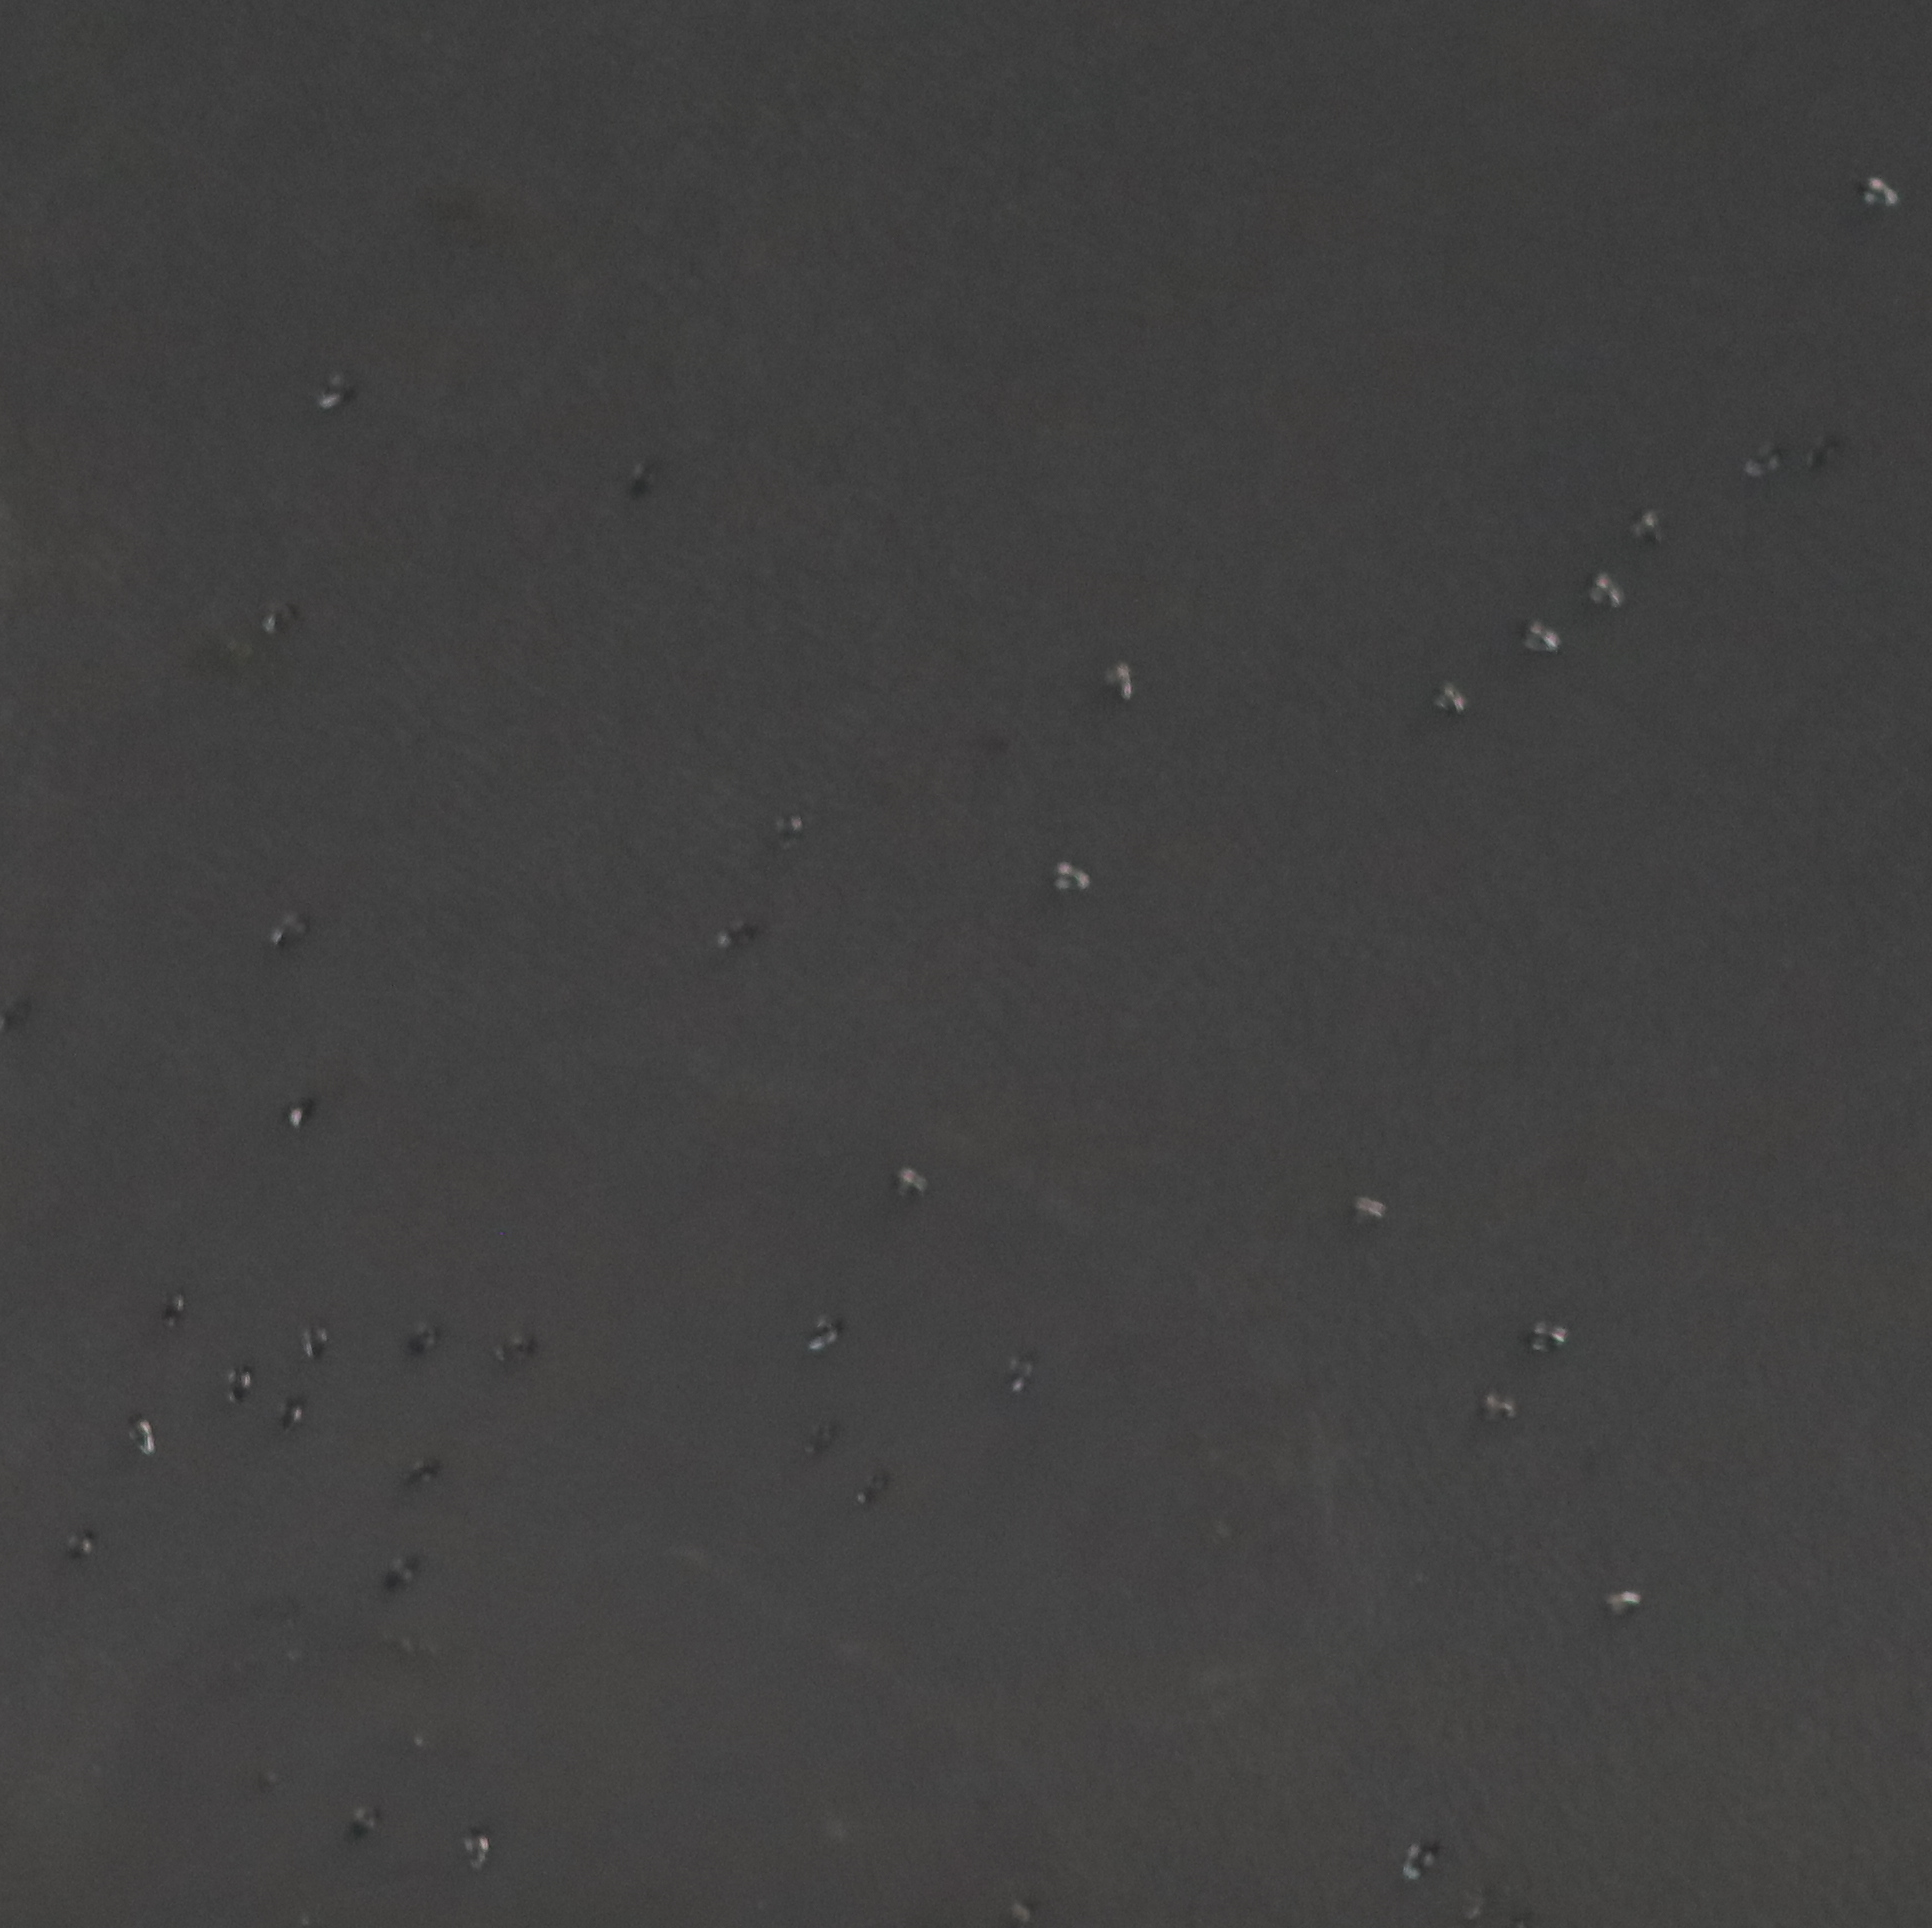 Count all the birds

41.